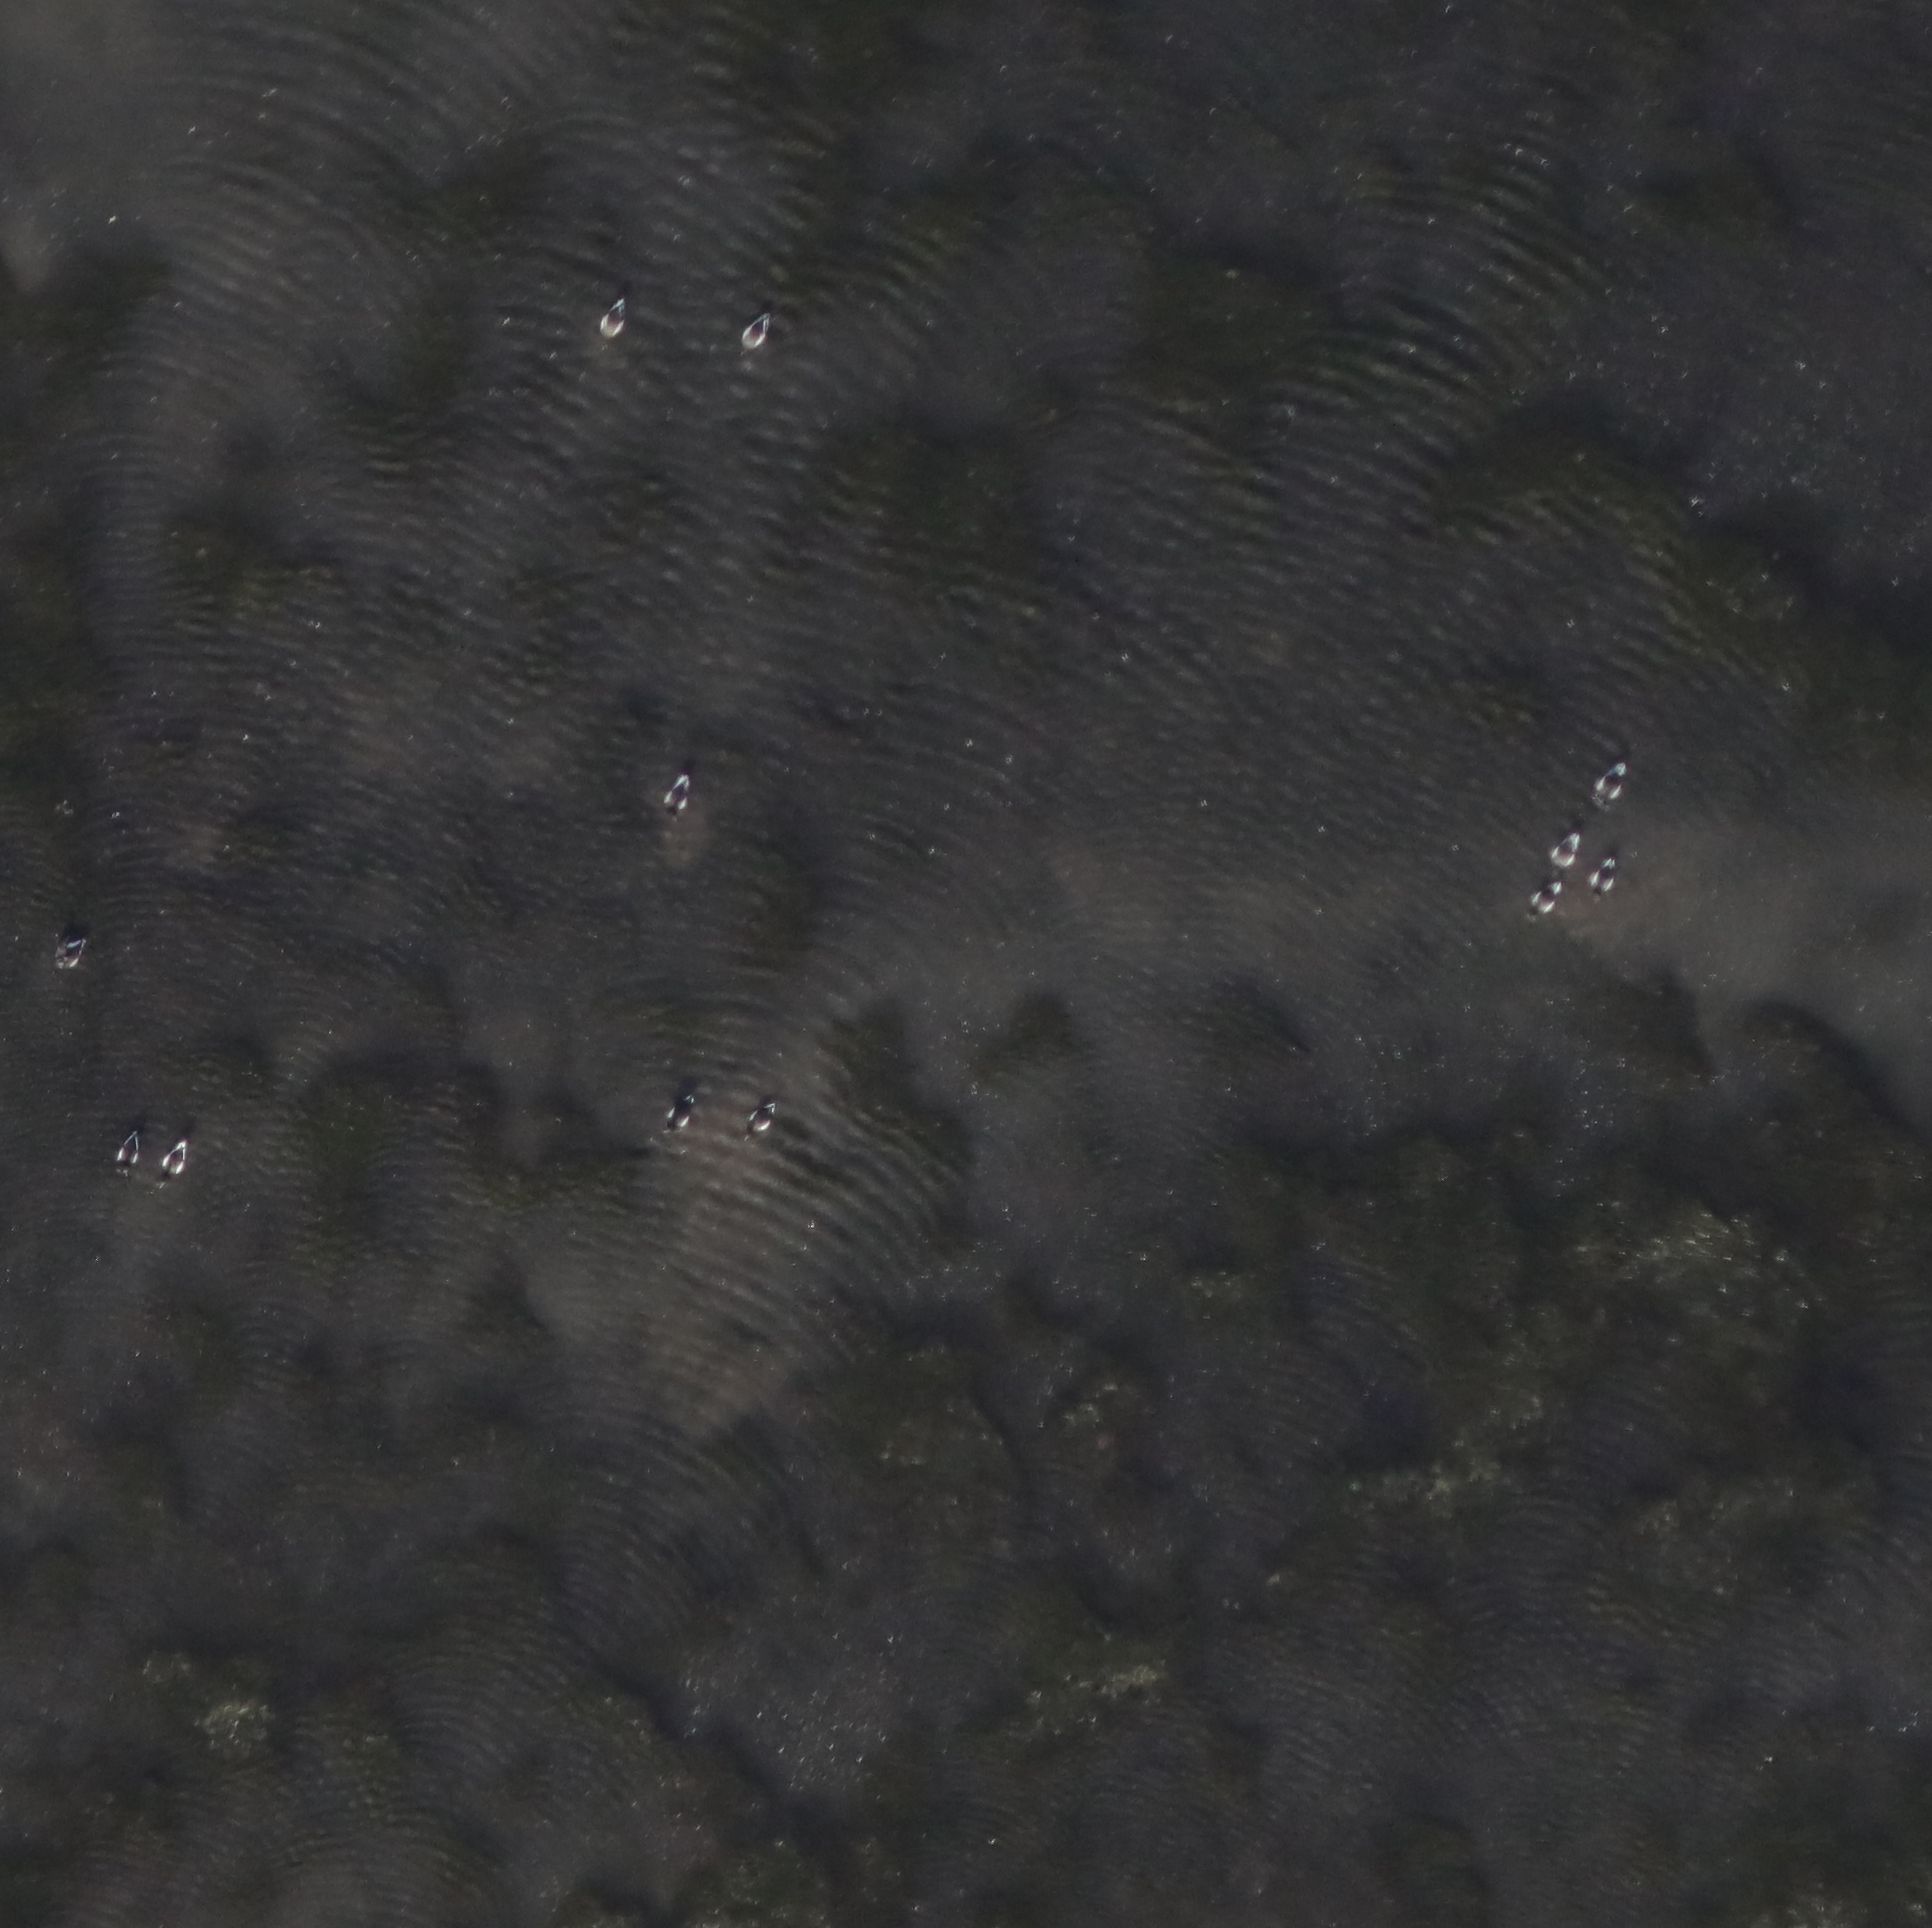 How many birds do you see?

12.